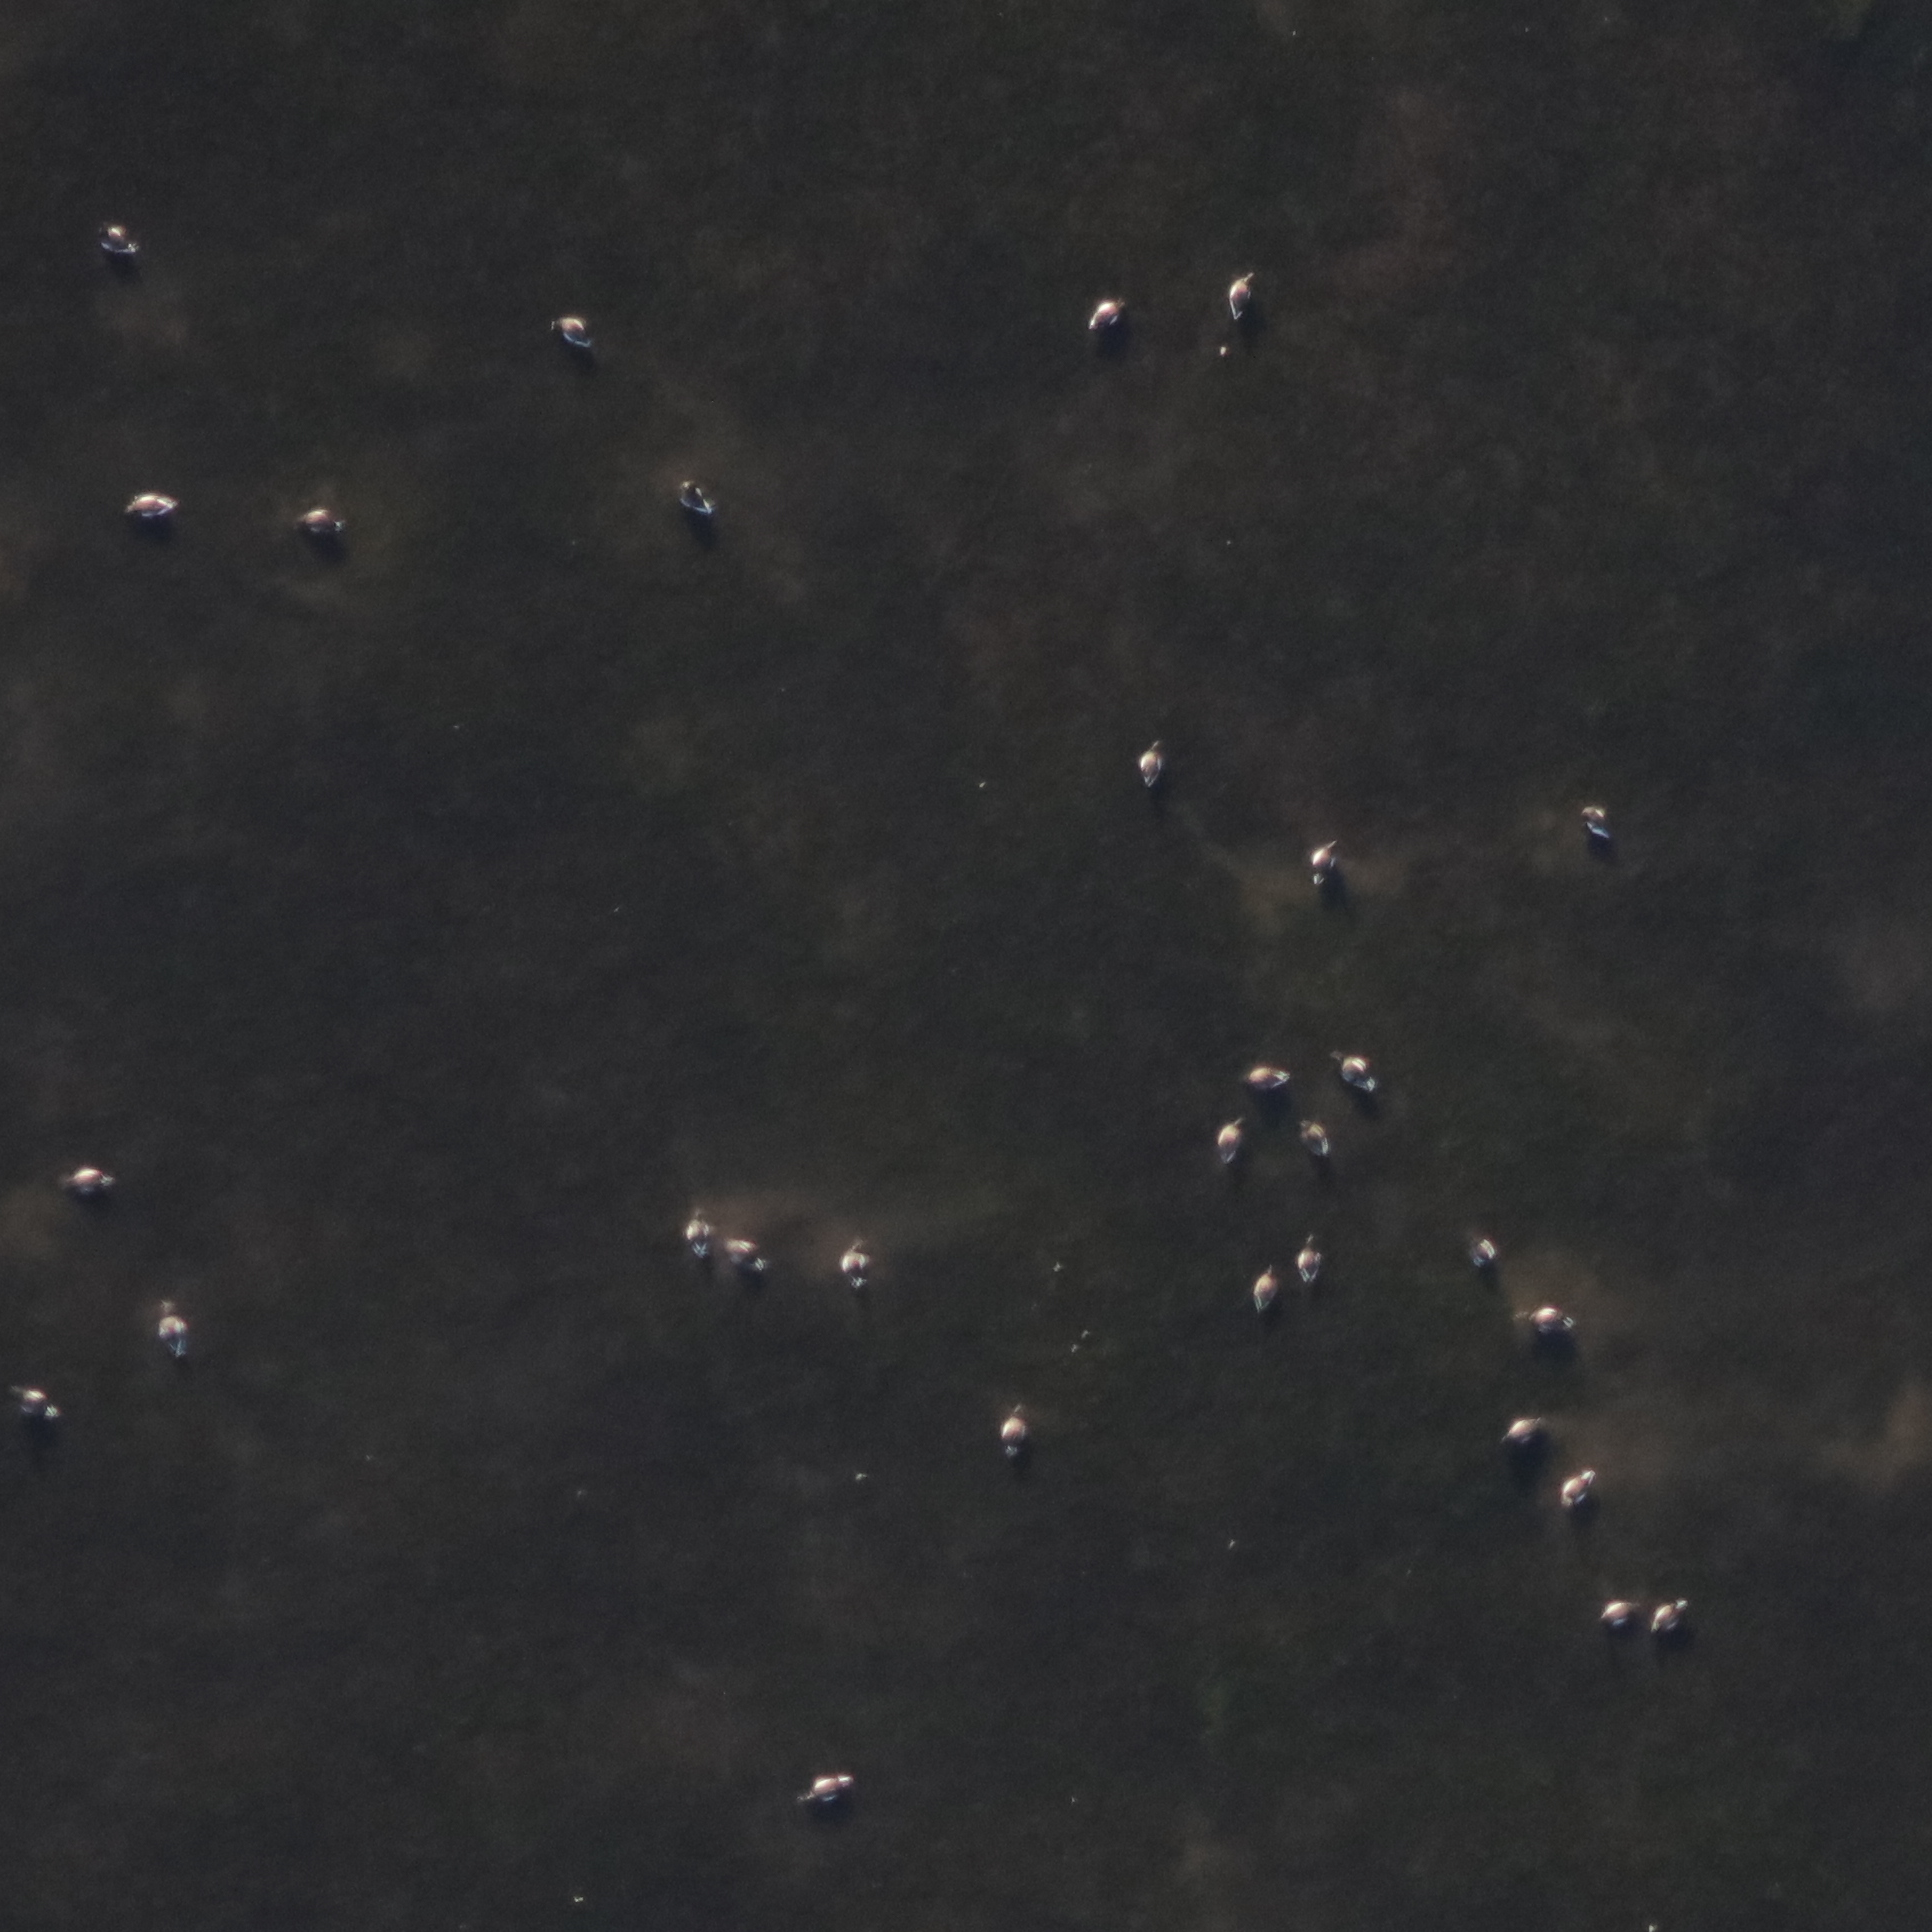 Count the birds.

30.